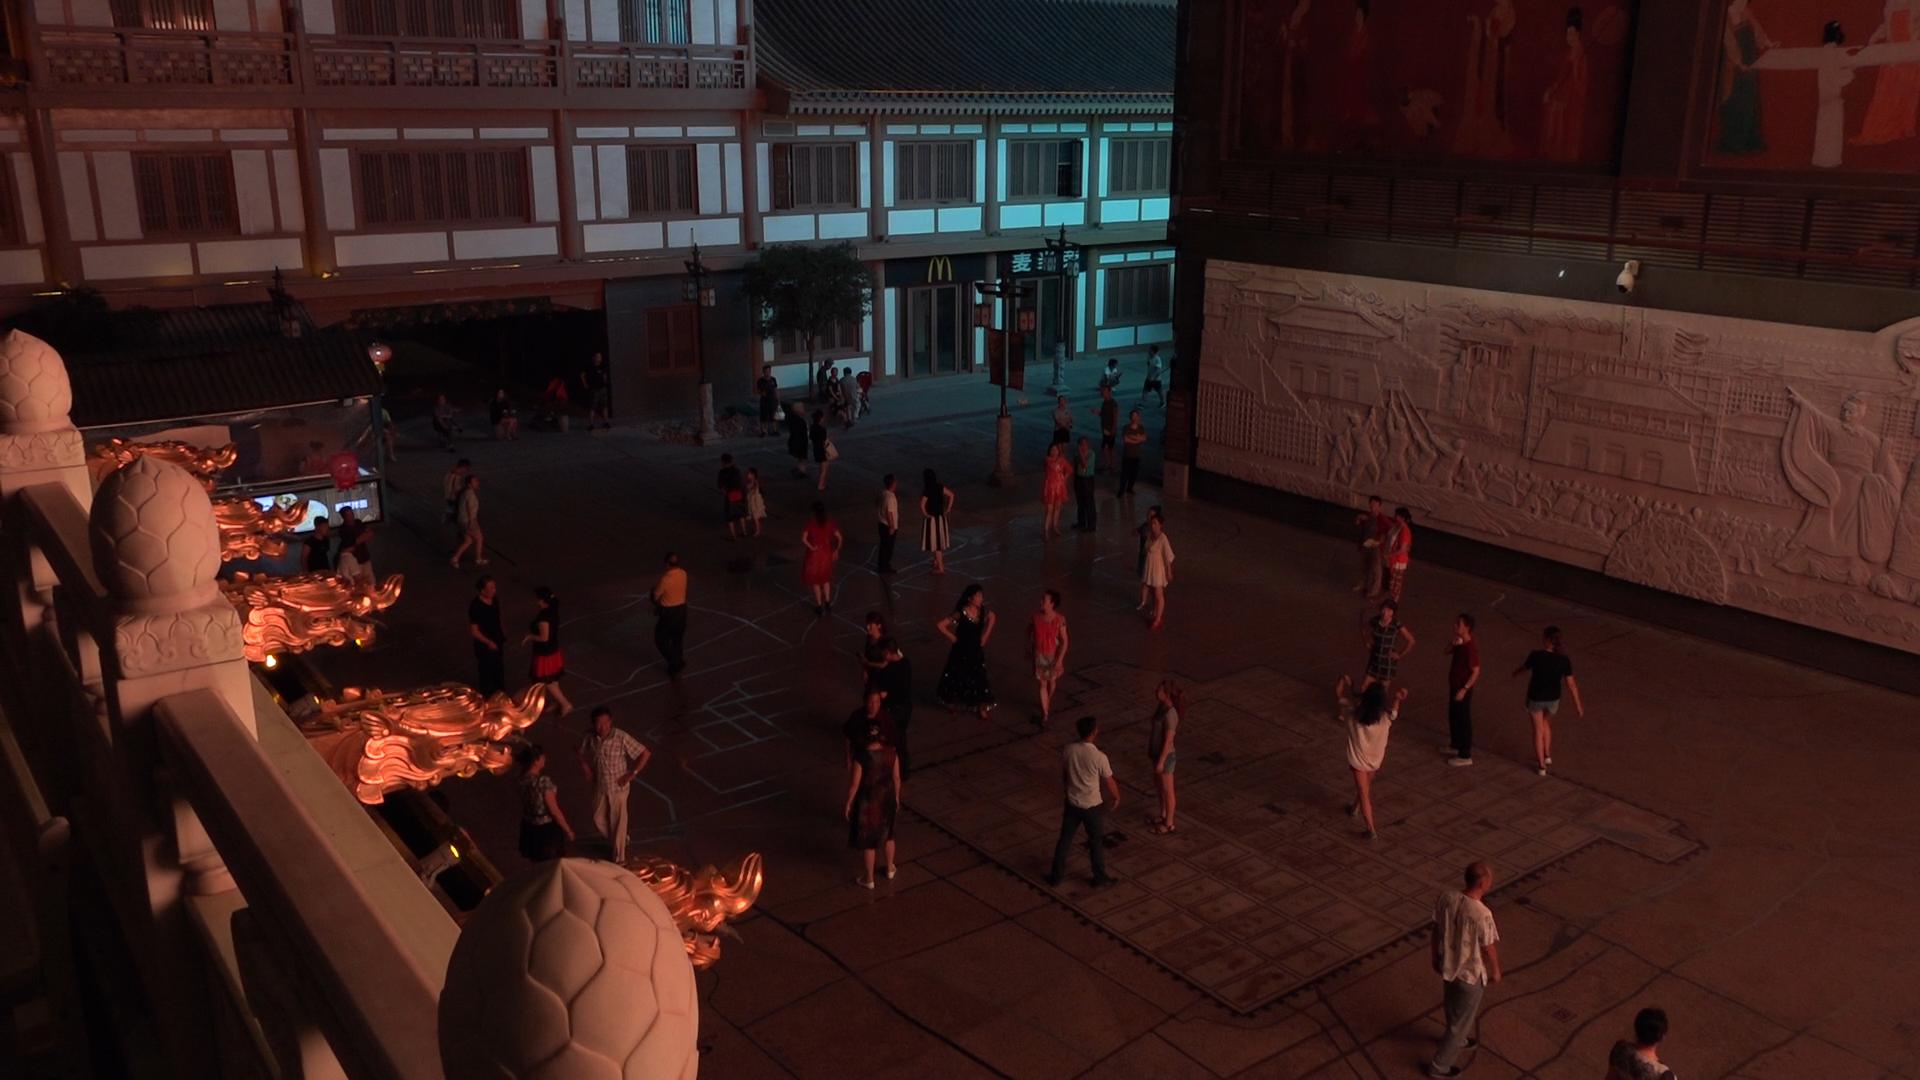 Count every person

50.